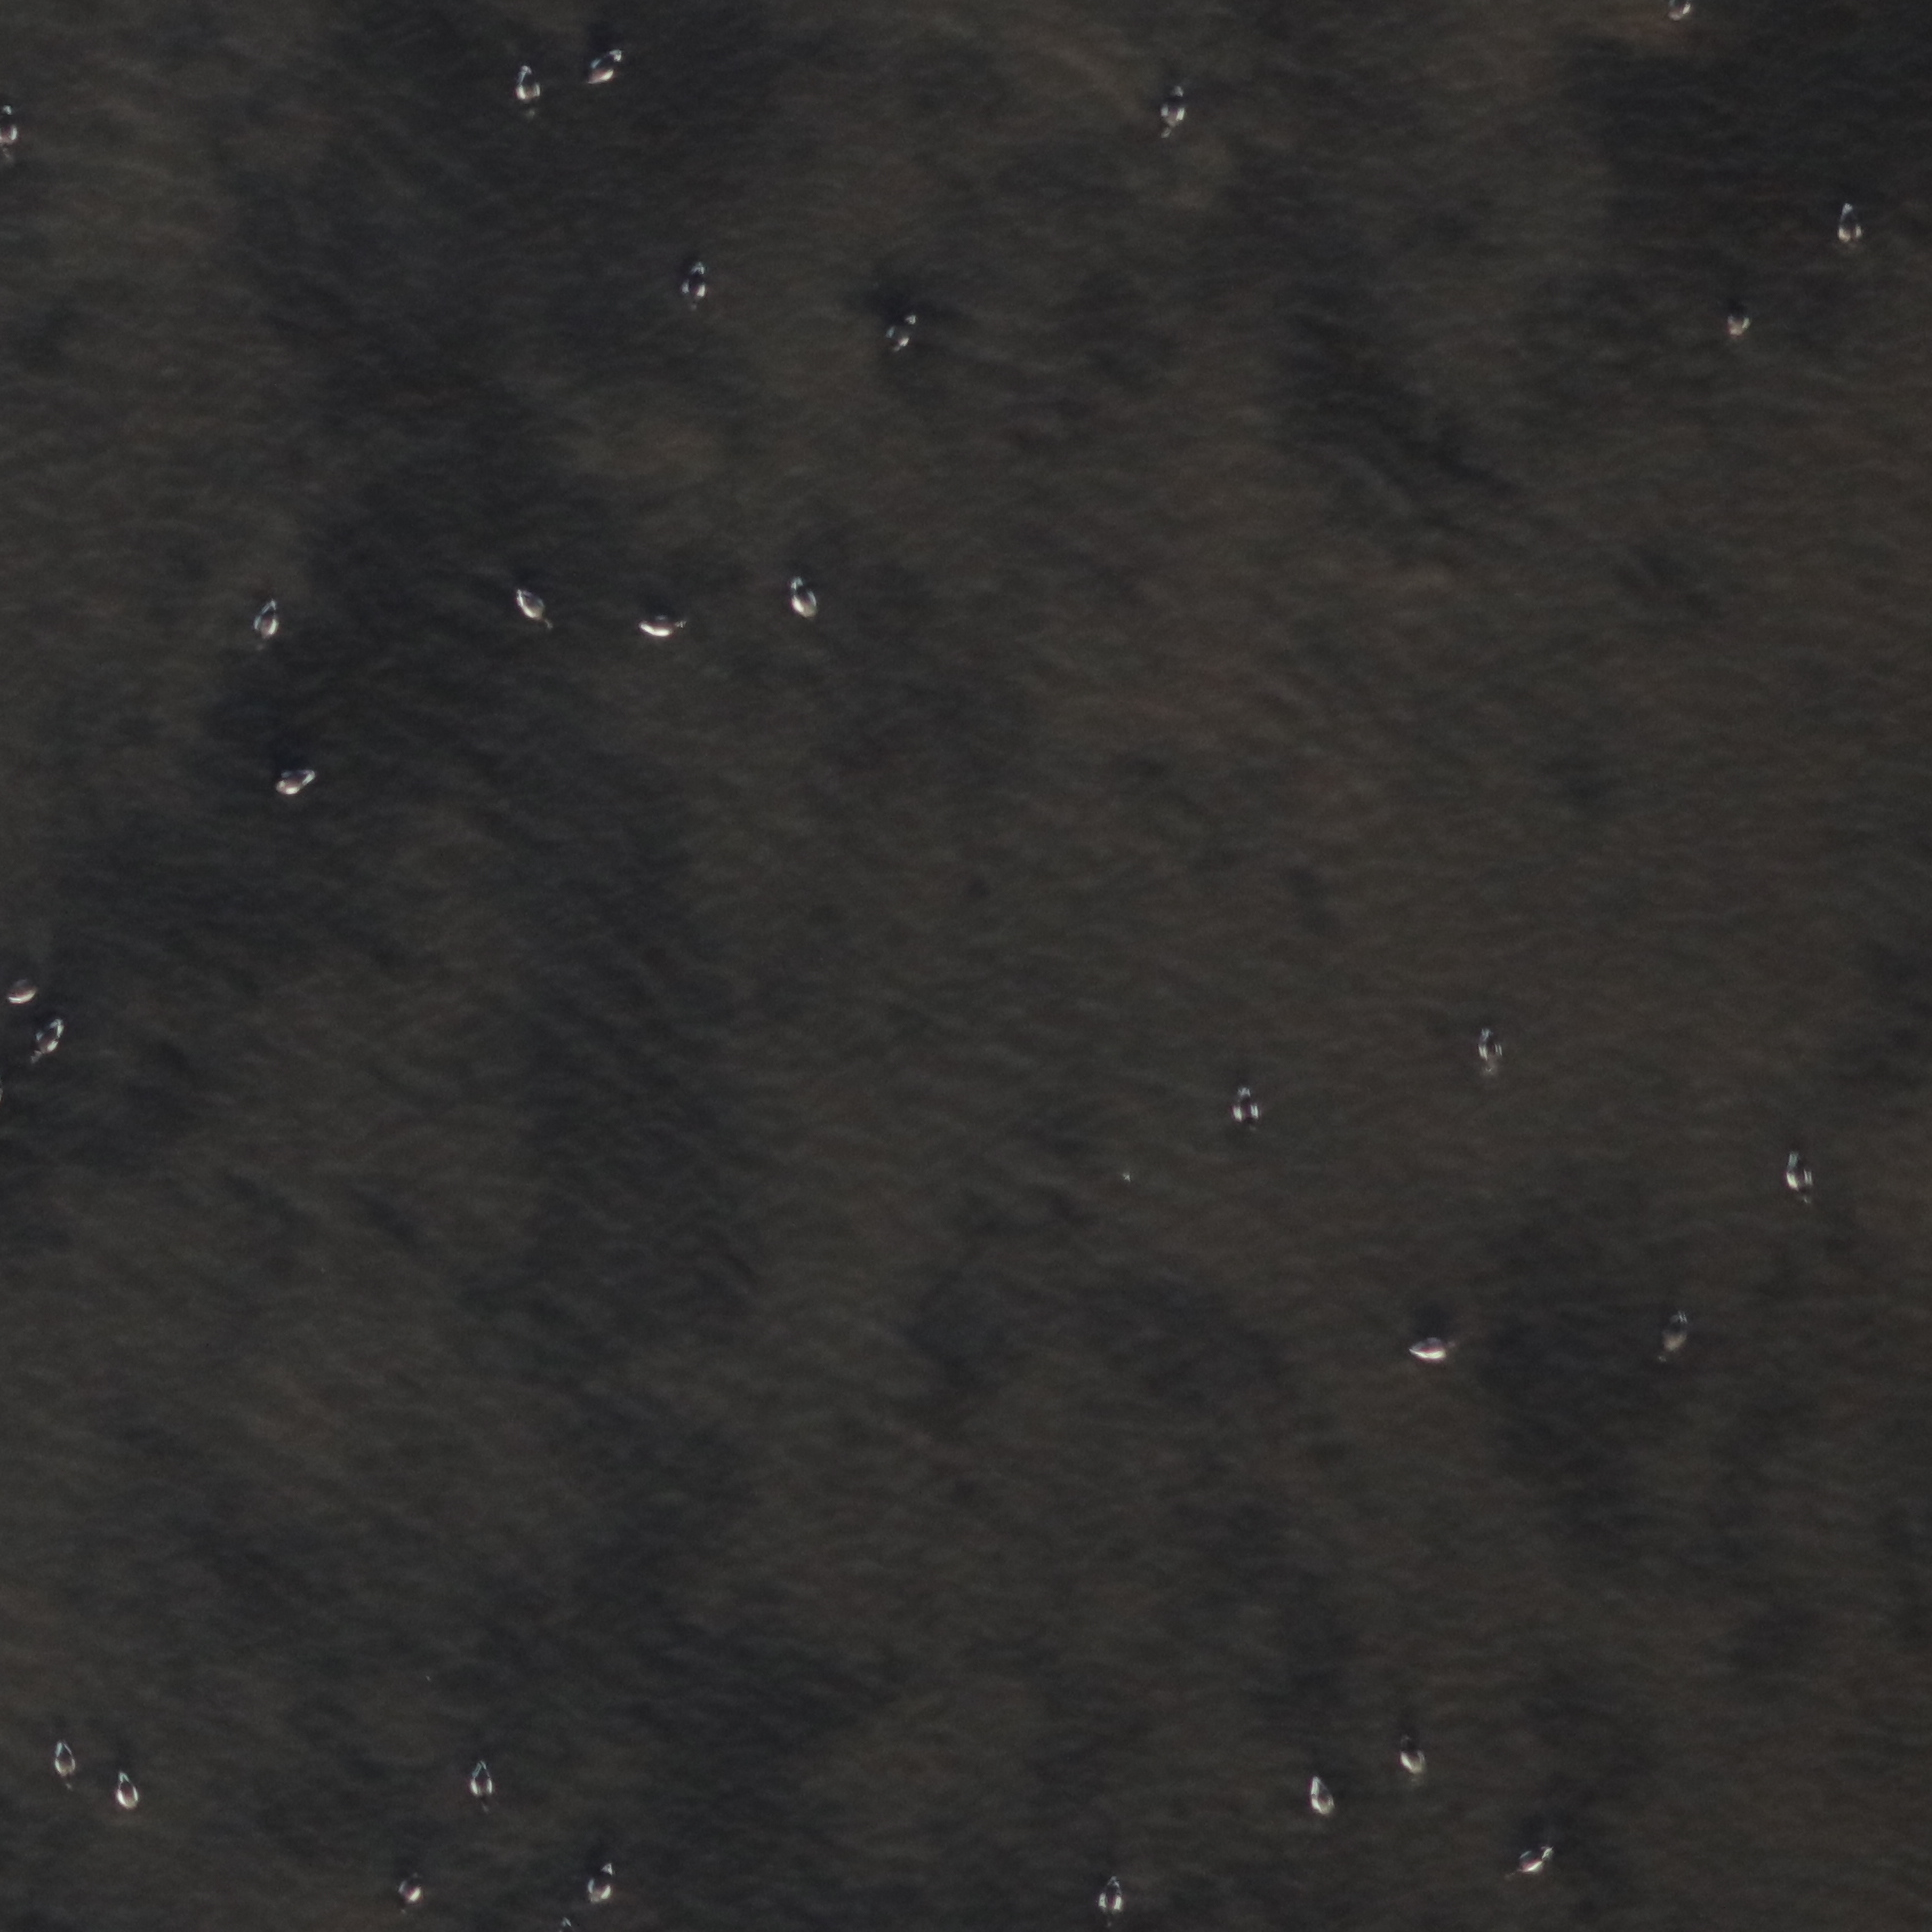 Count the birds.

30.